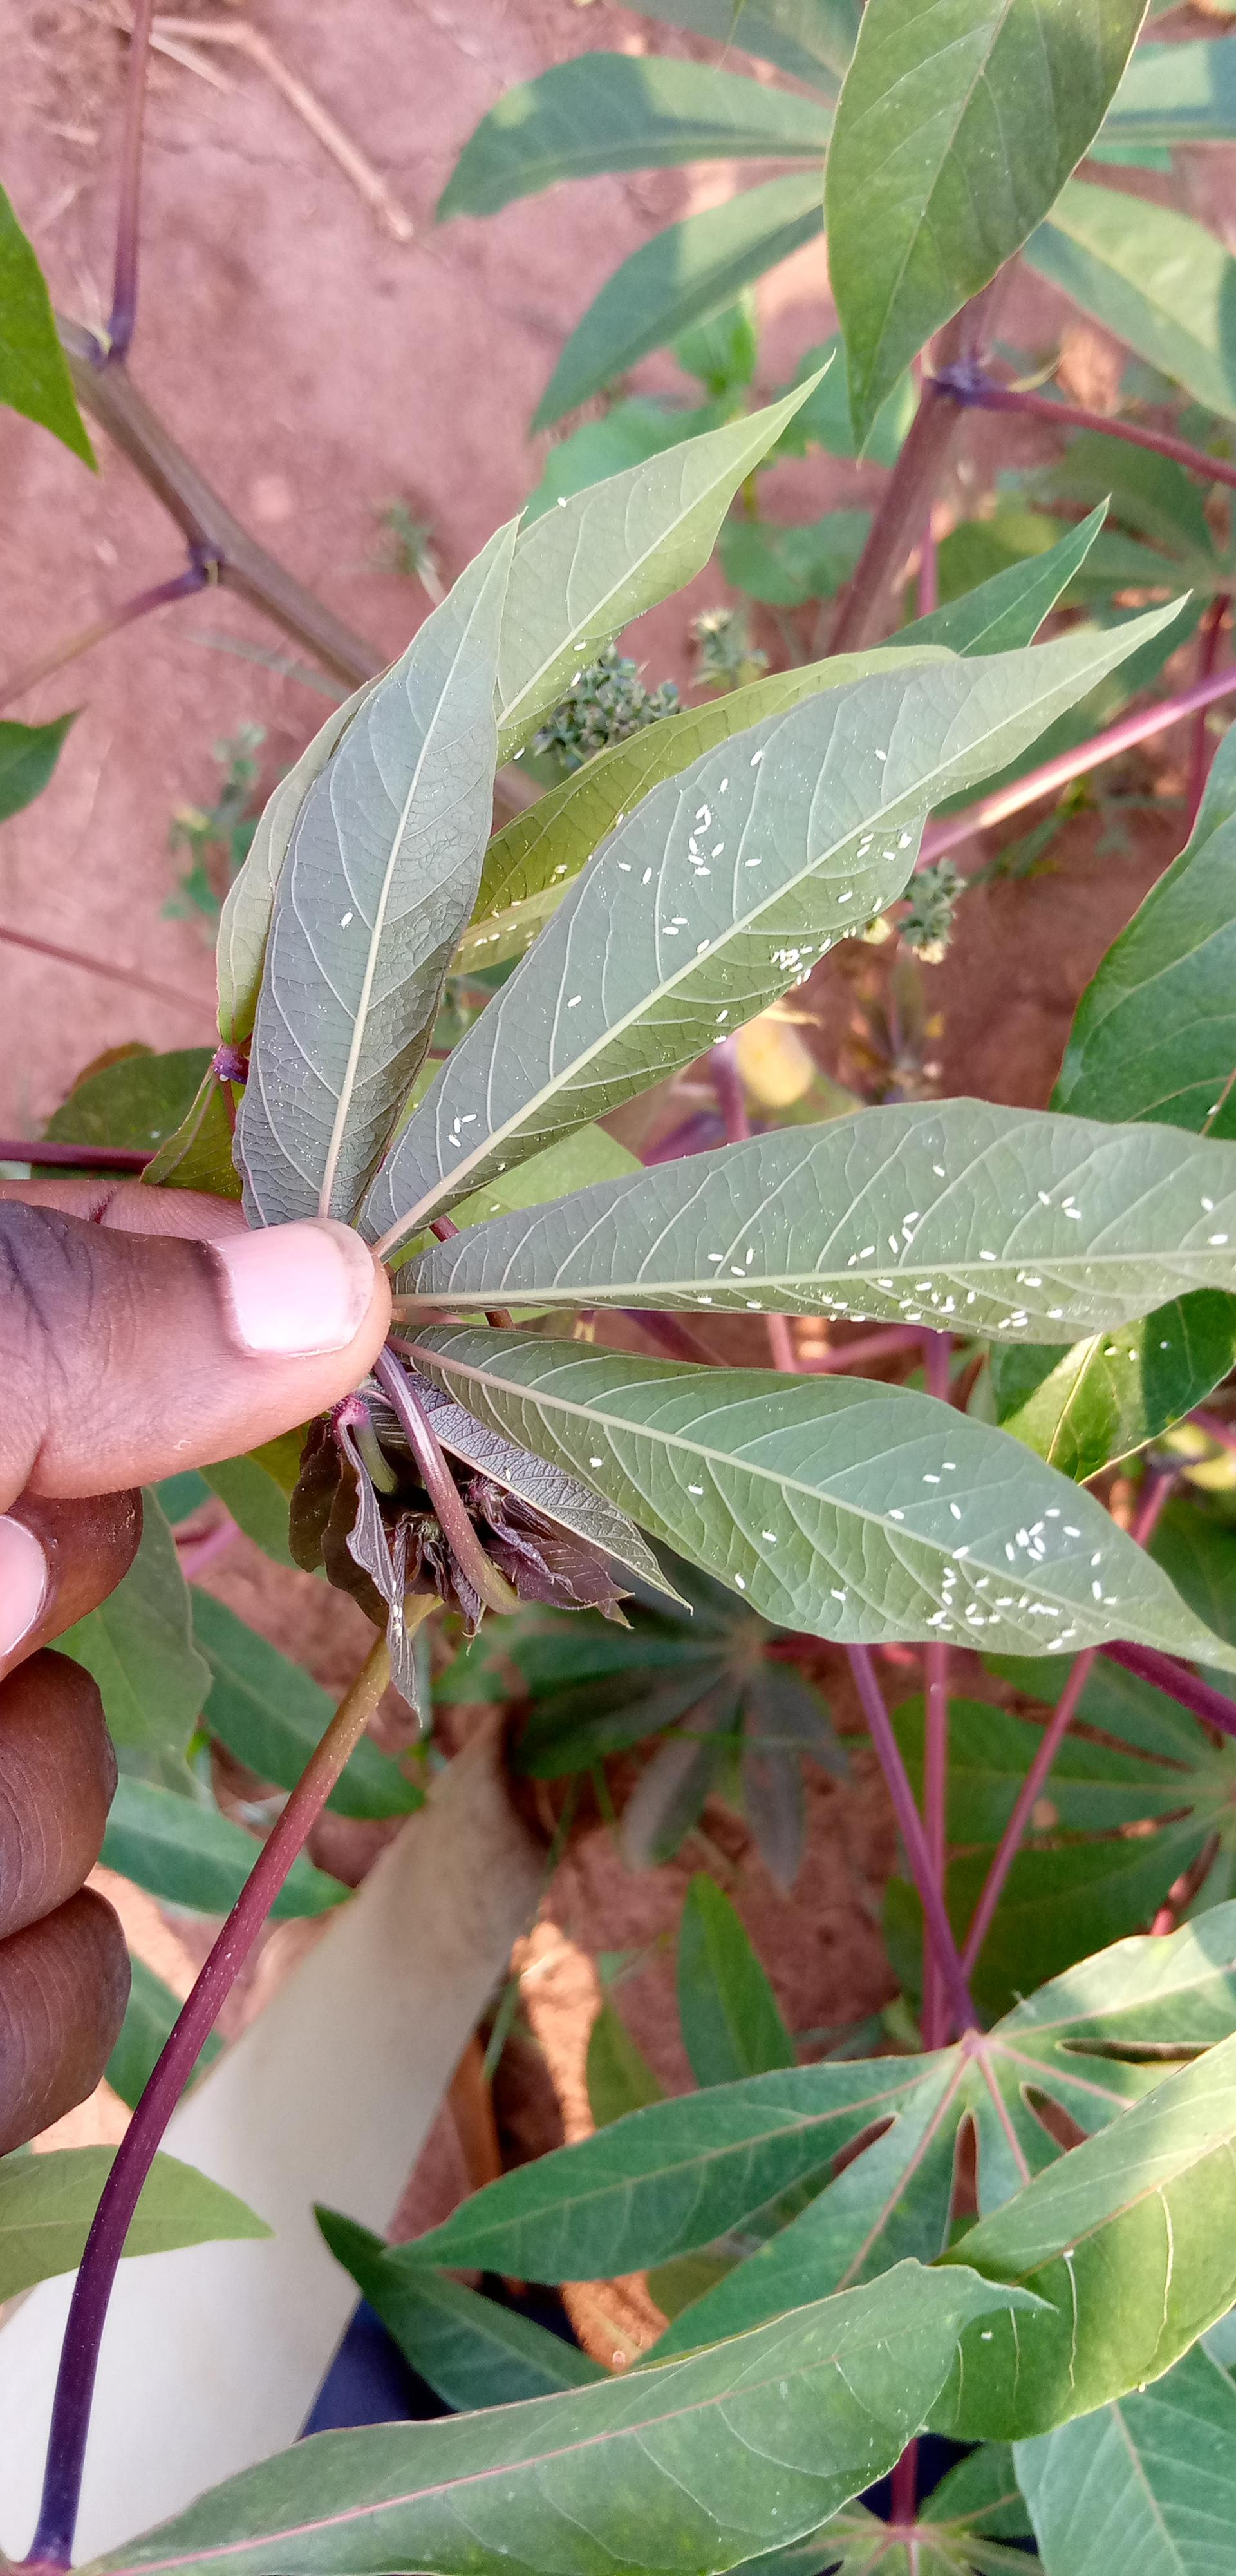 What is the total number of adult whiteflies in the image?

147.